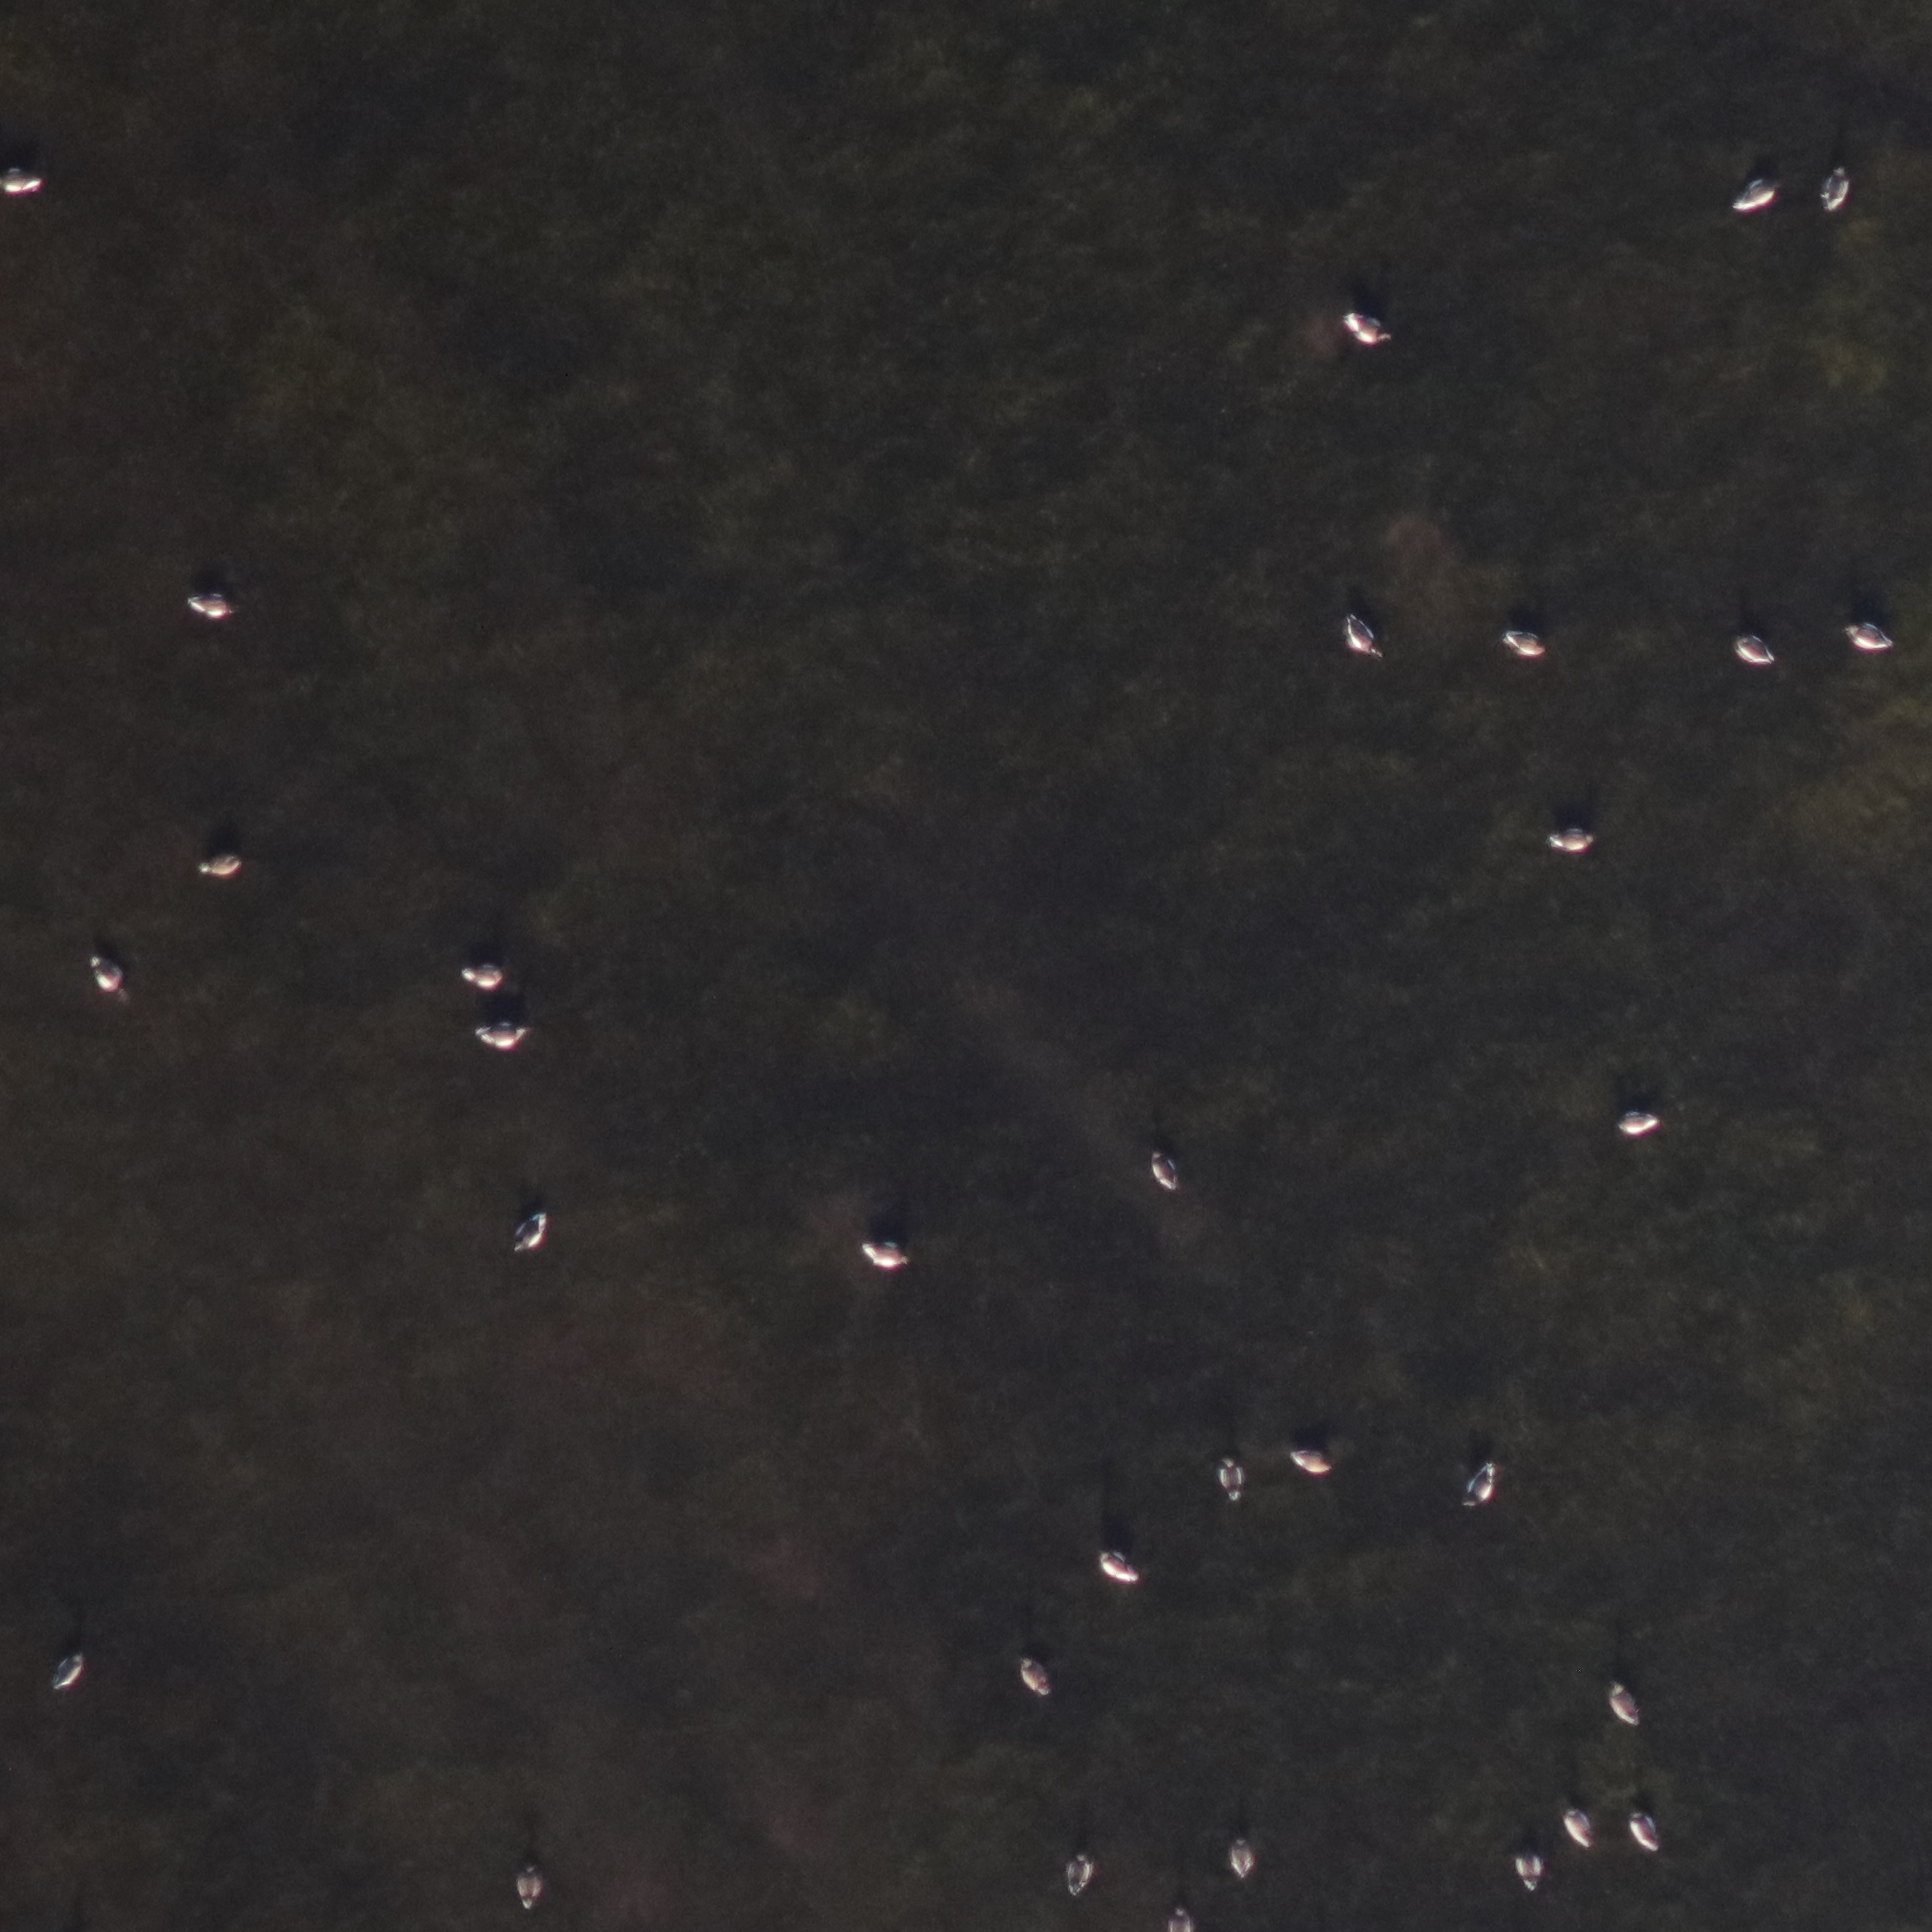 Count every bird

32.